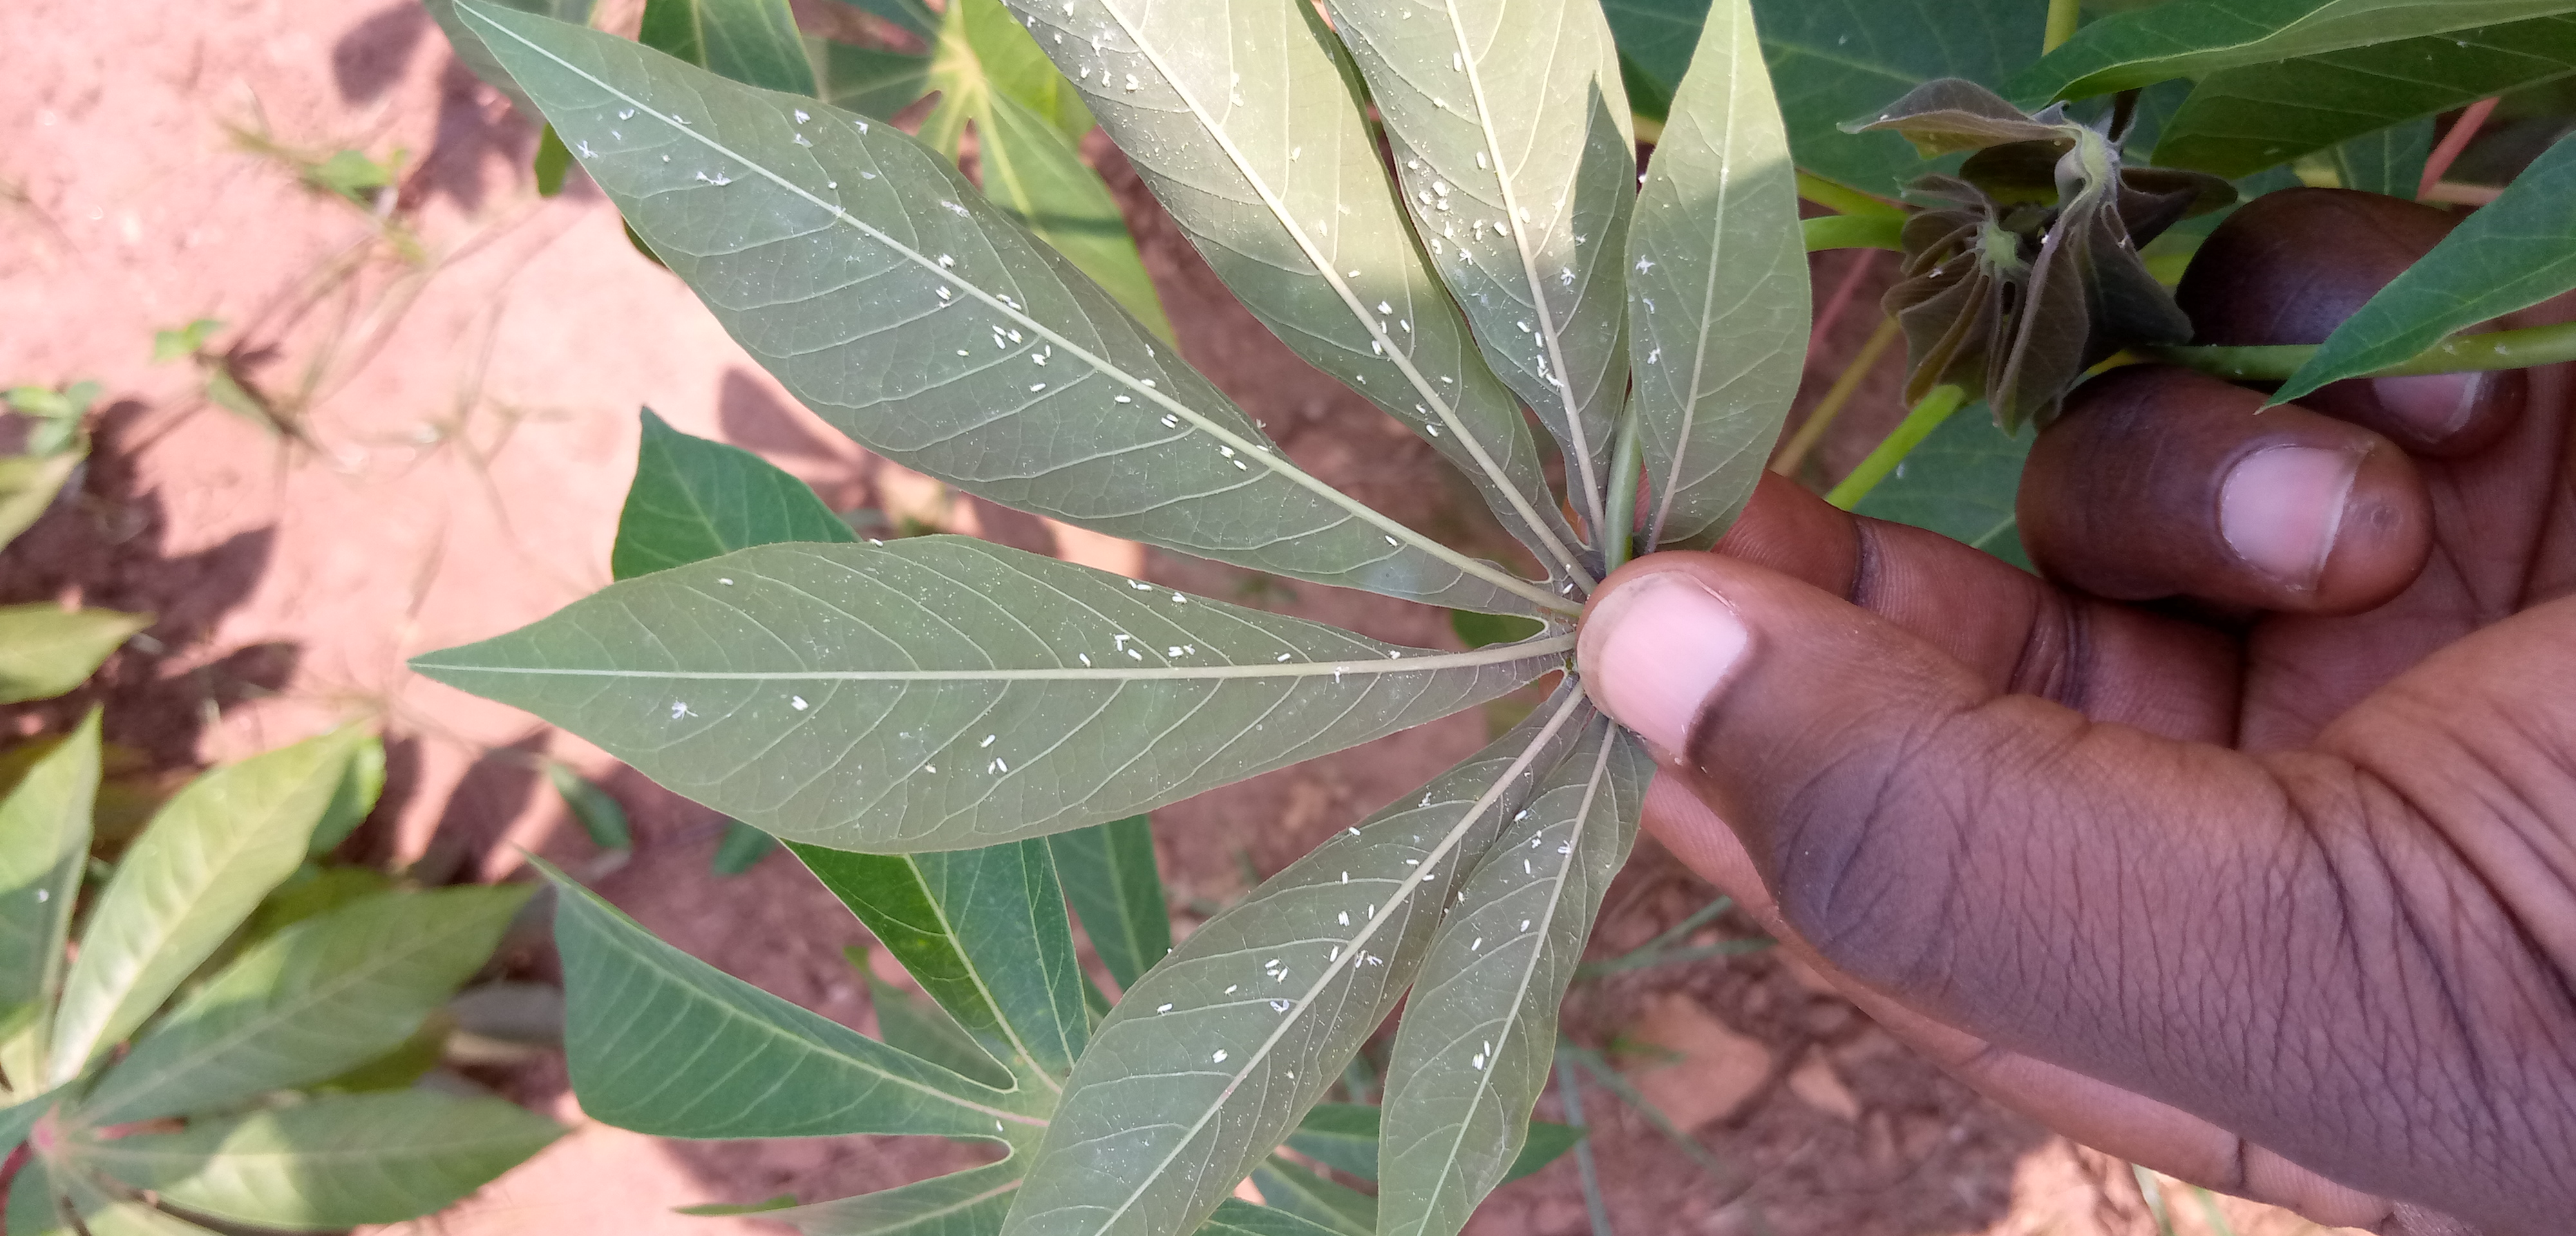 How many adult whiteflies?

126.